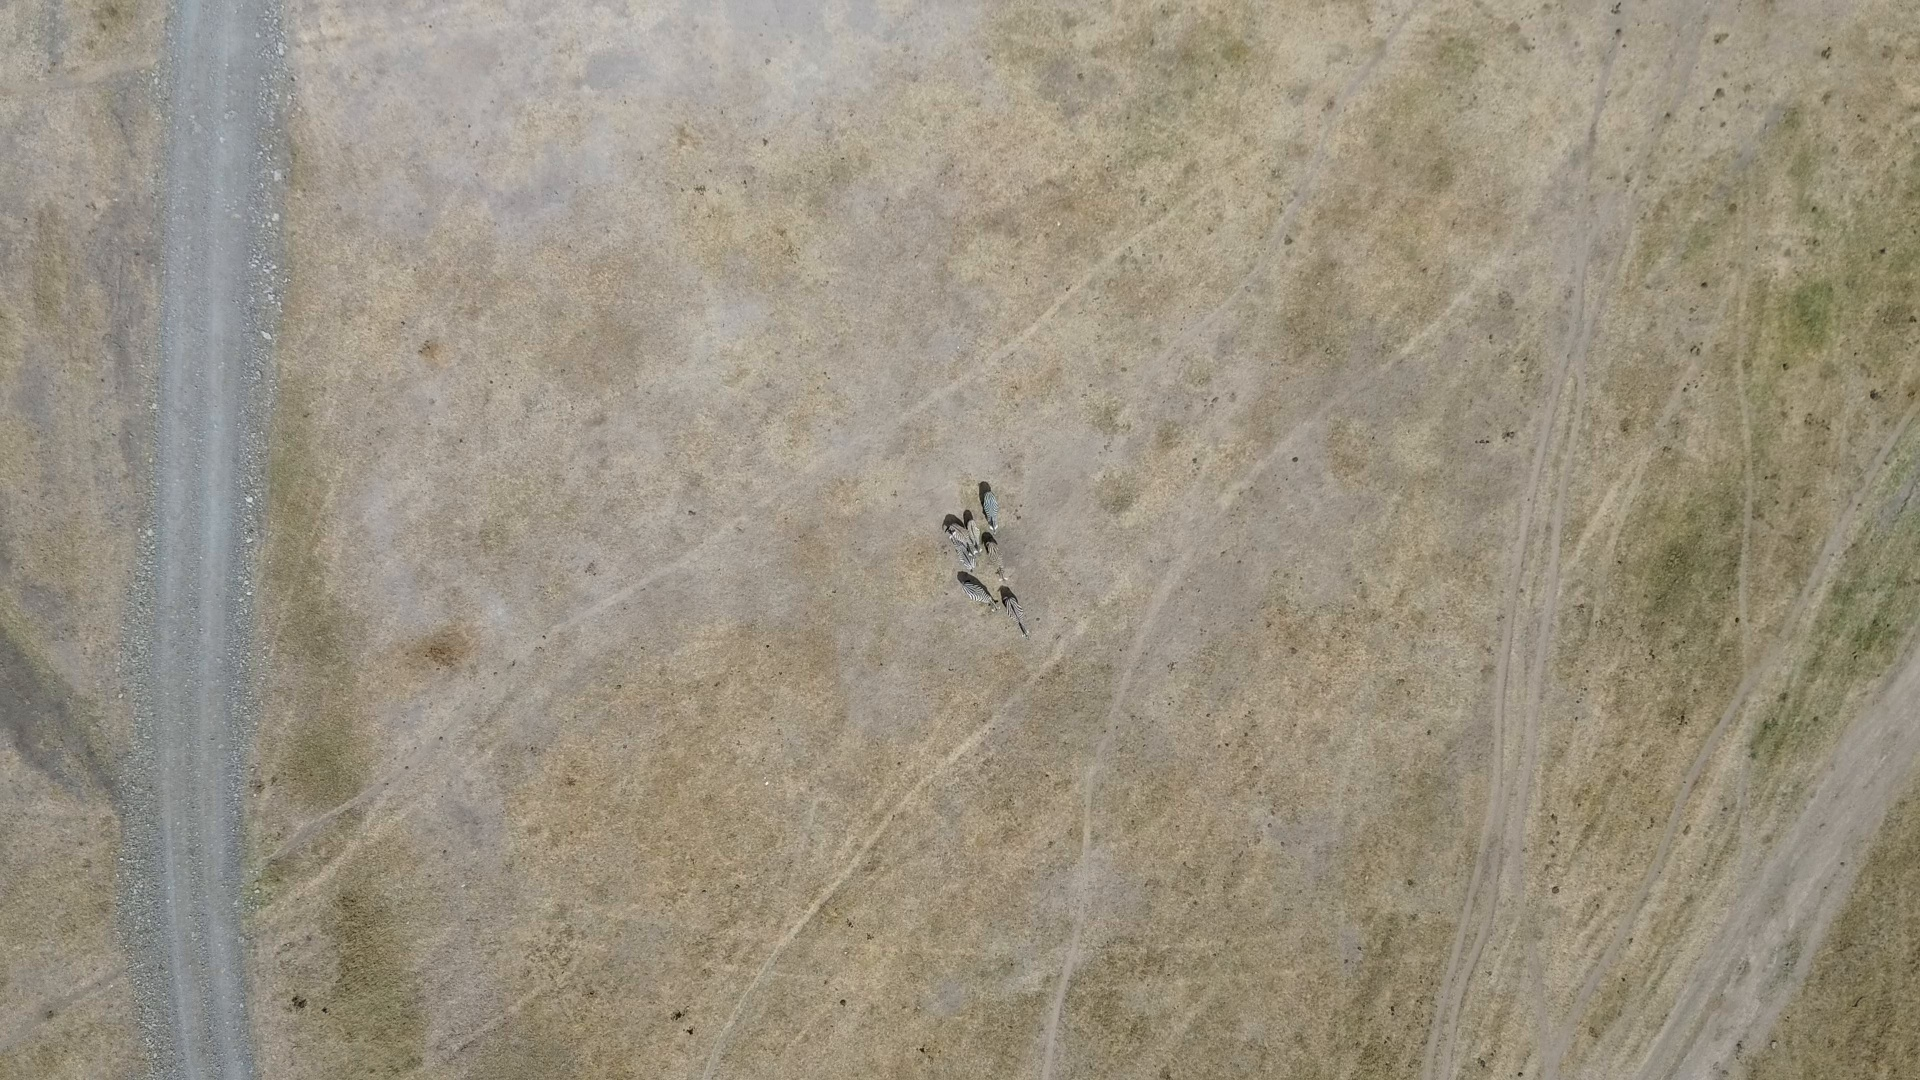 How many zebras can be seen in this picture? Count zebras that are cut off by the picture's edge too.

7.